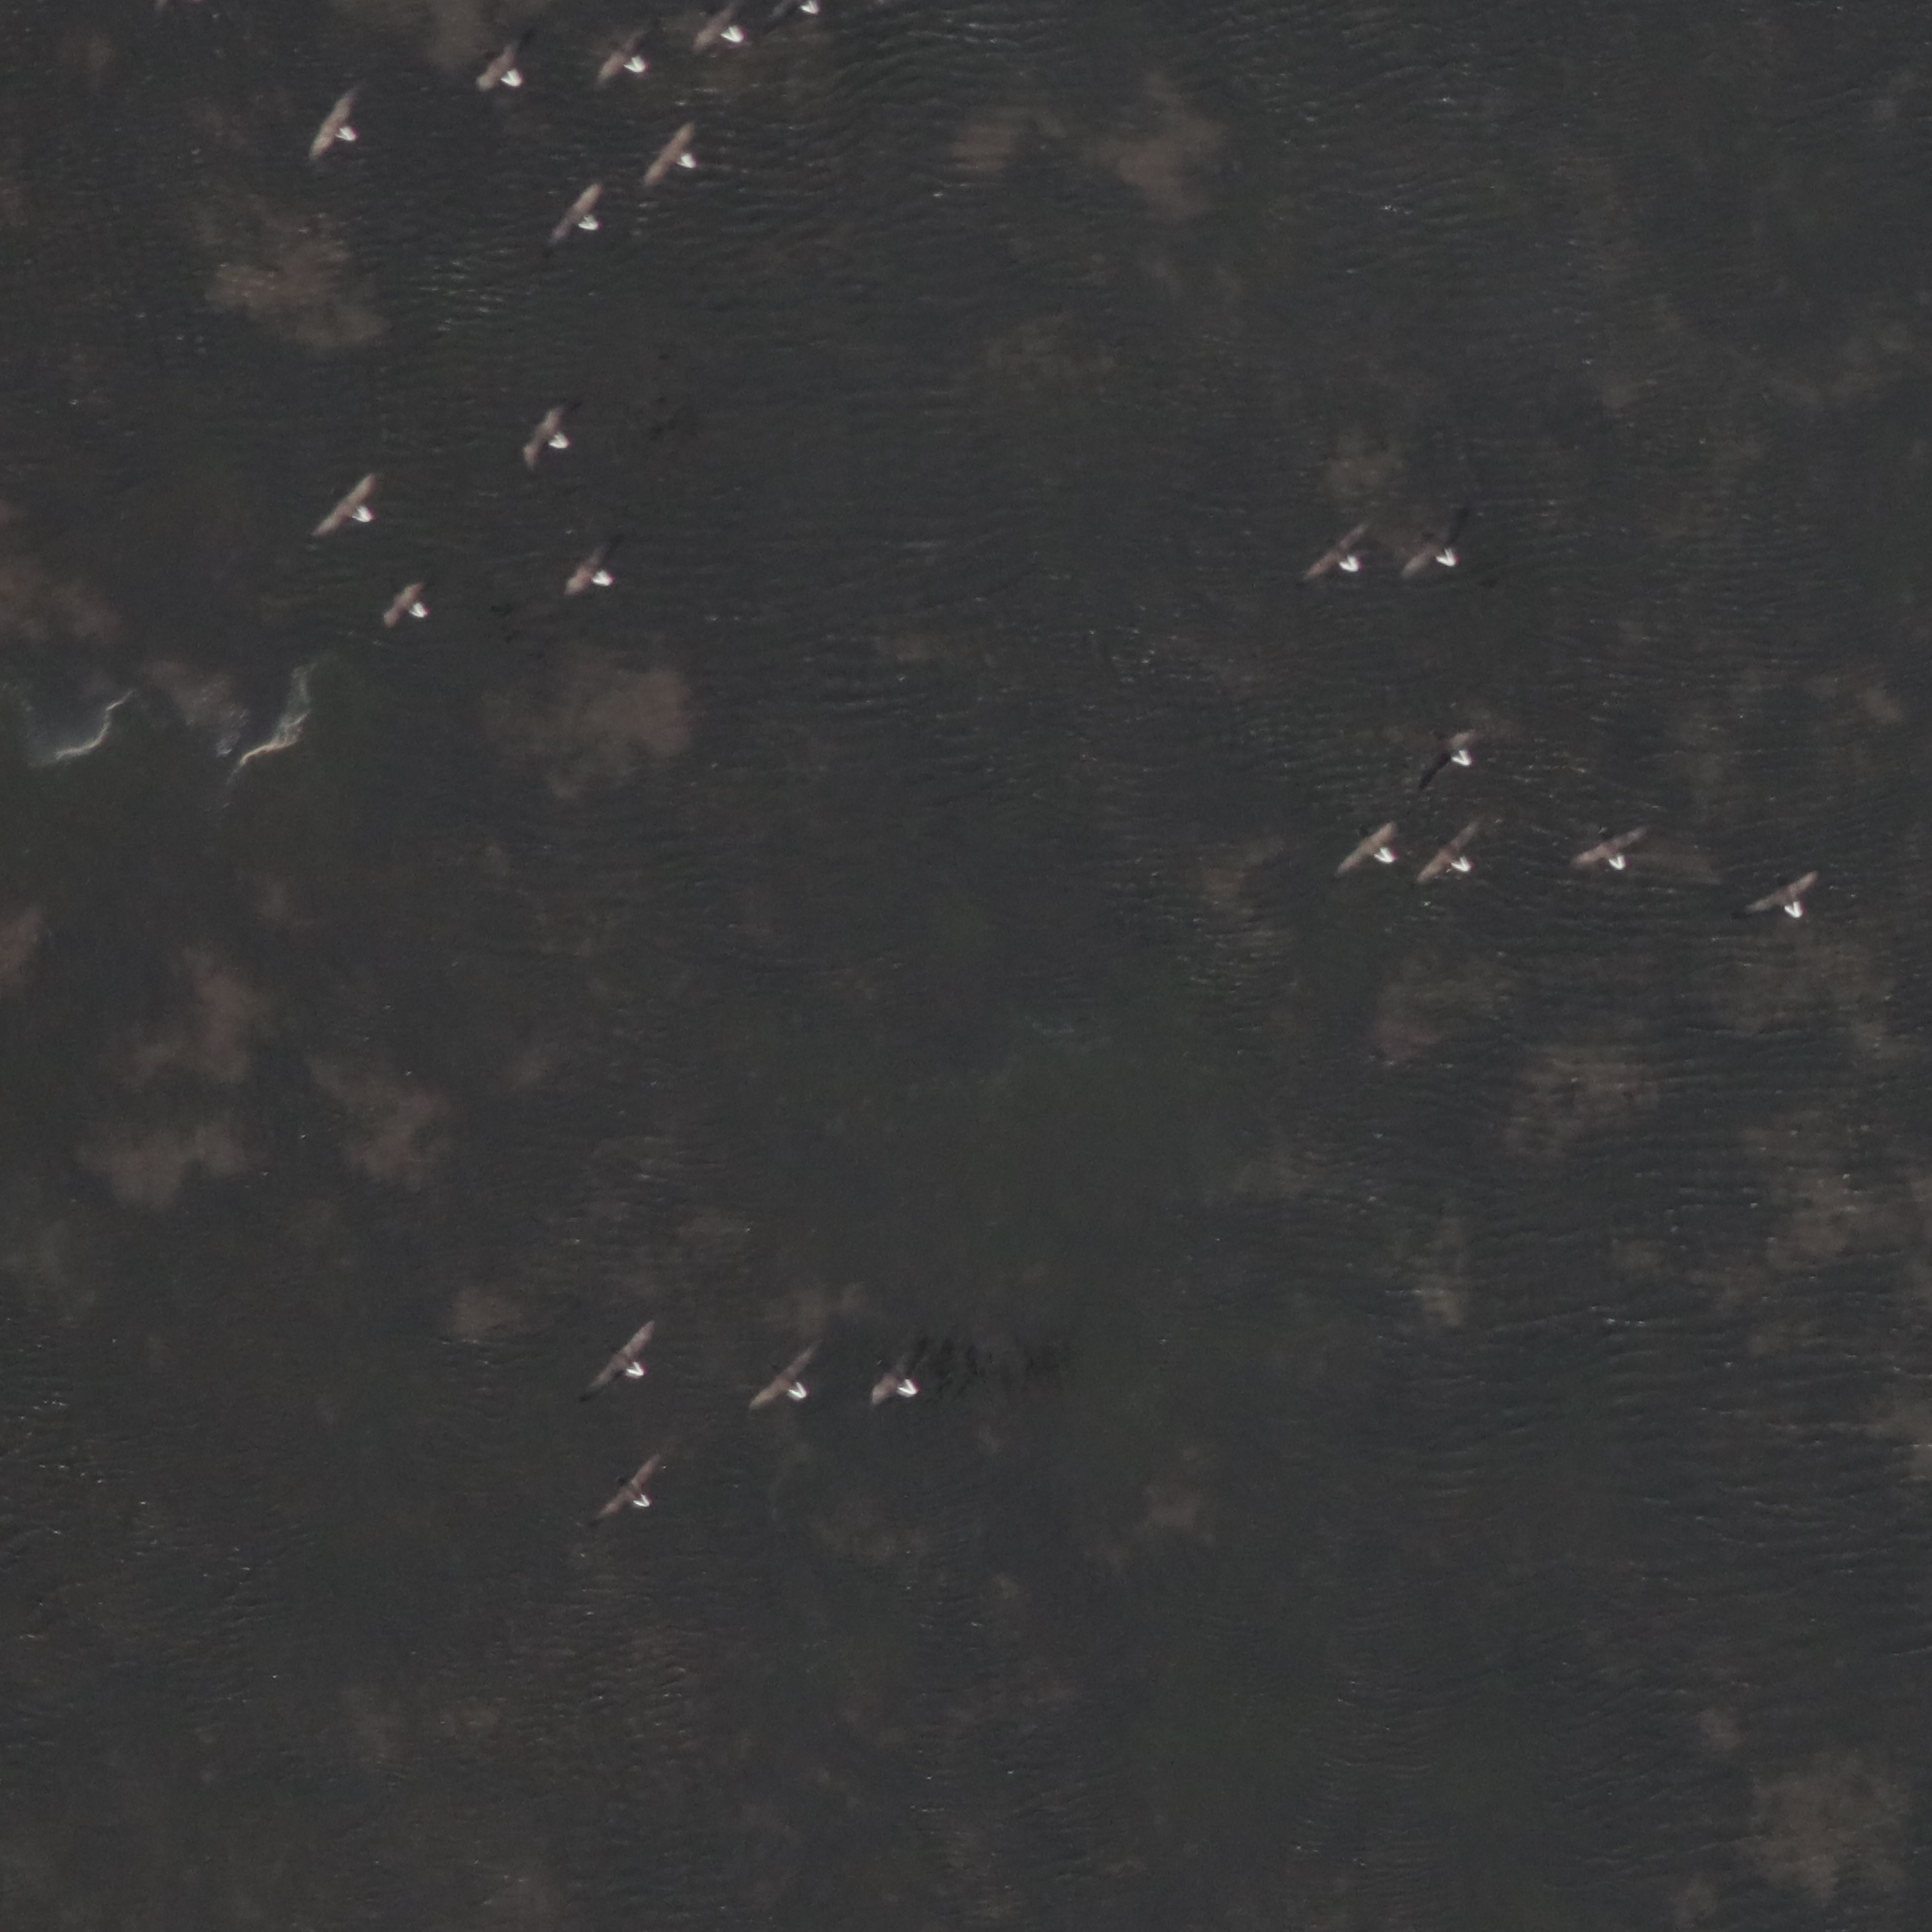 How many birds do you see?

21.